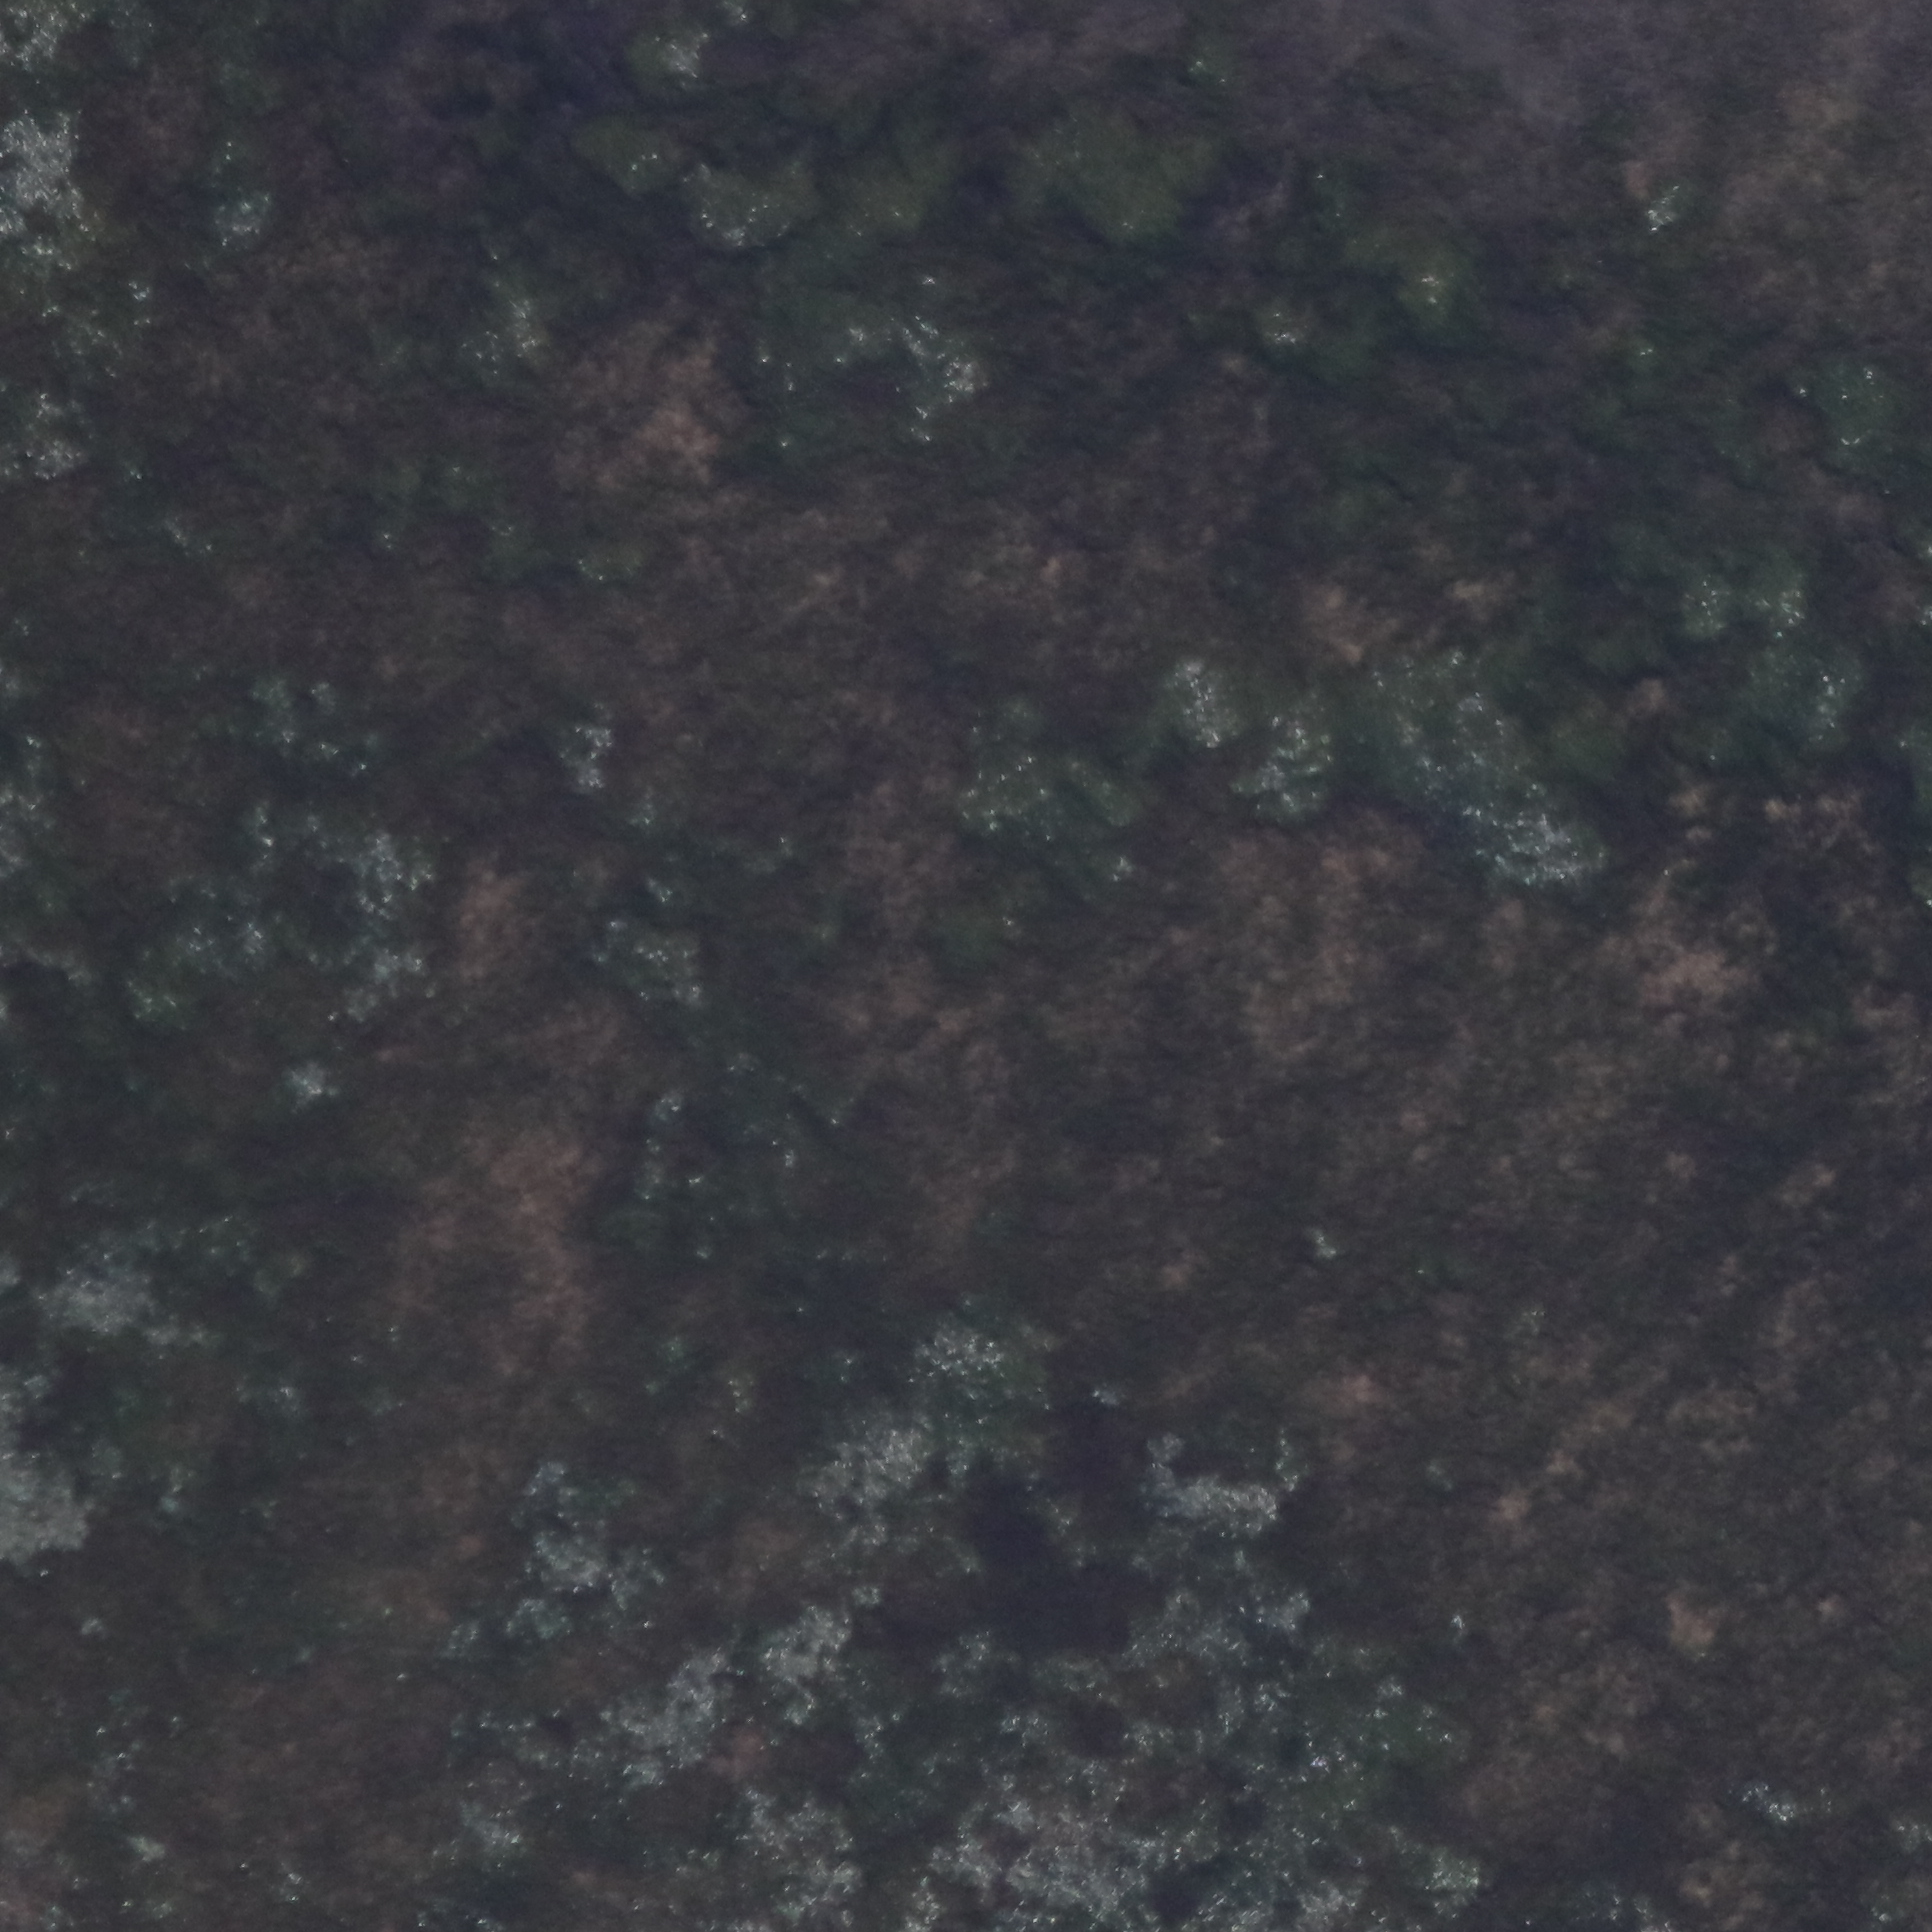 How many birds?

0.